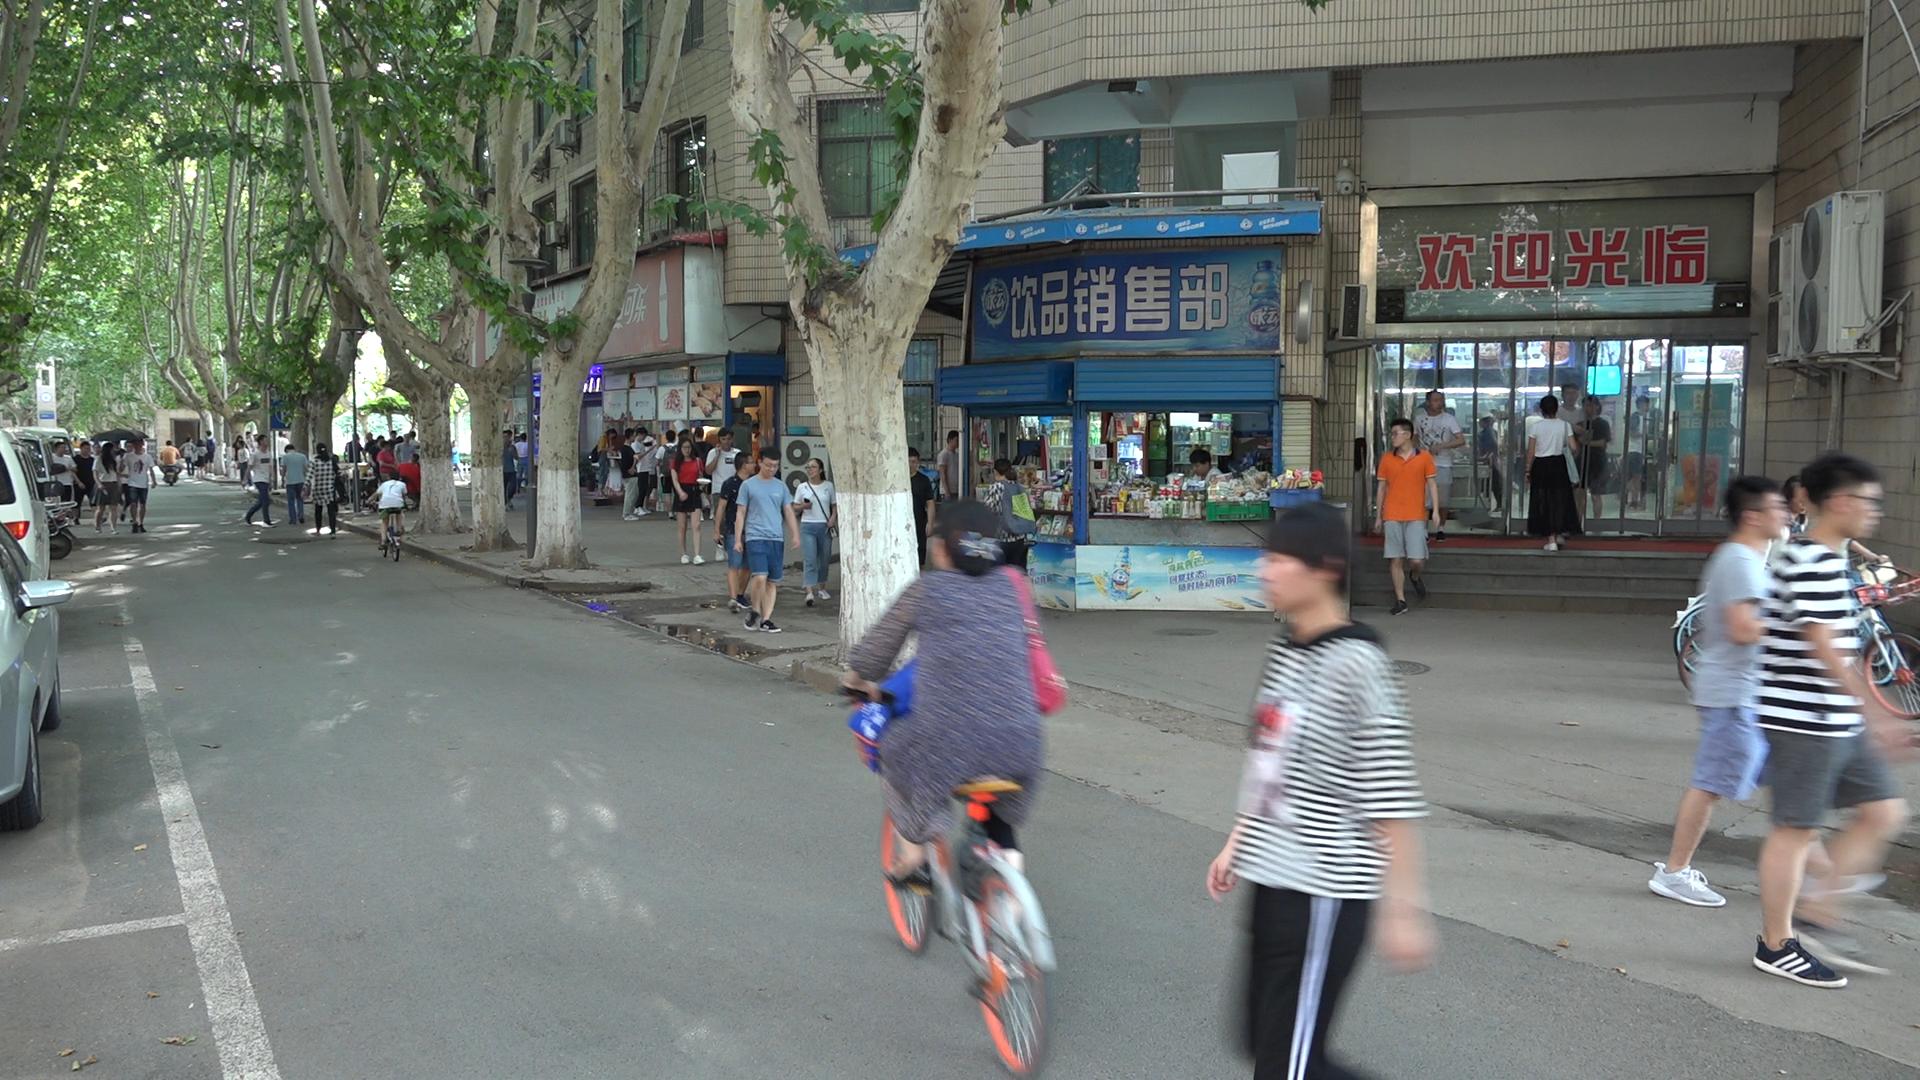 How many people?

56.